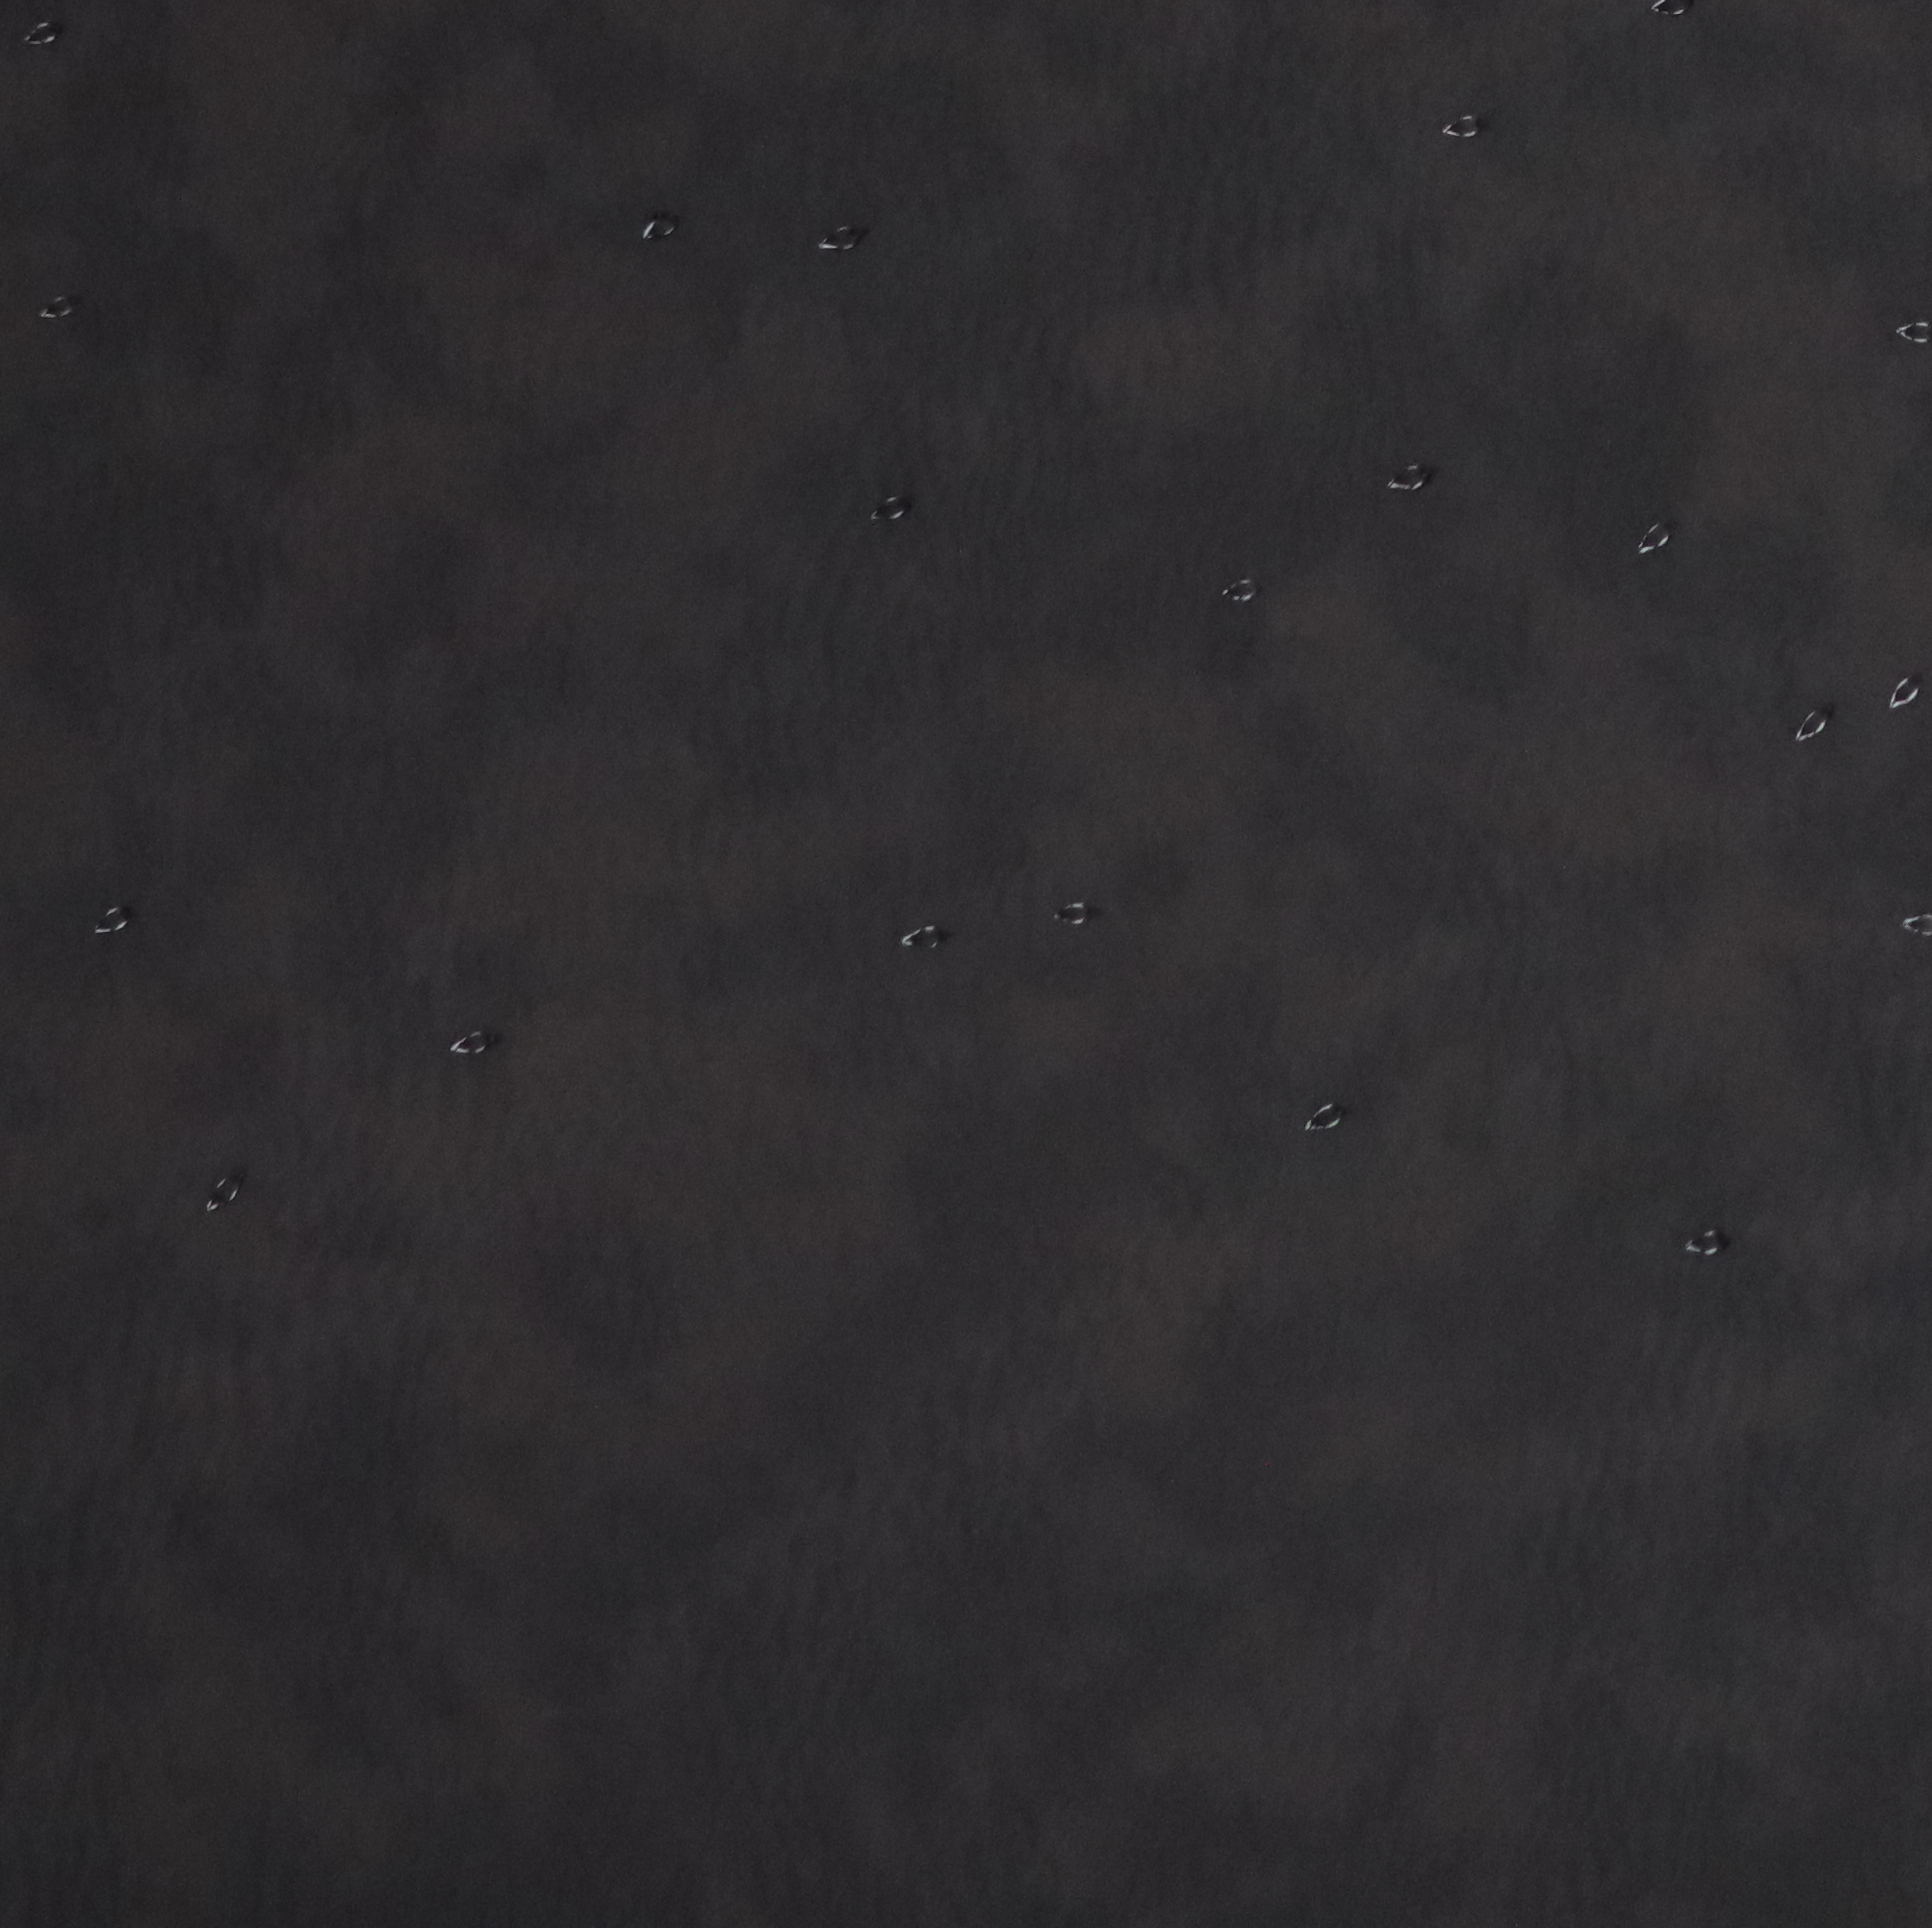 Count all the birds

21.